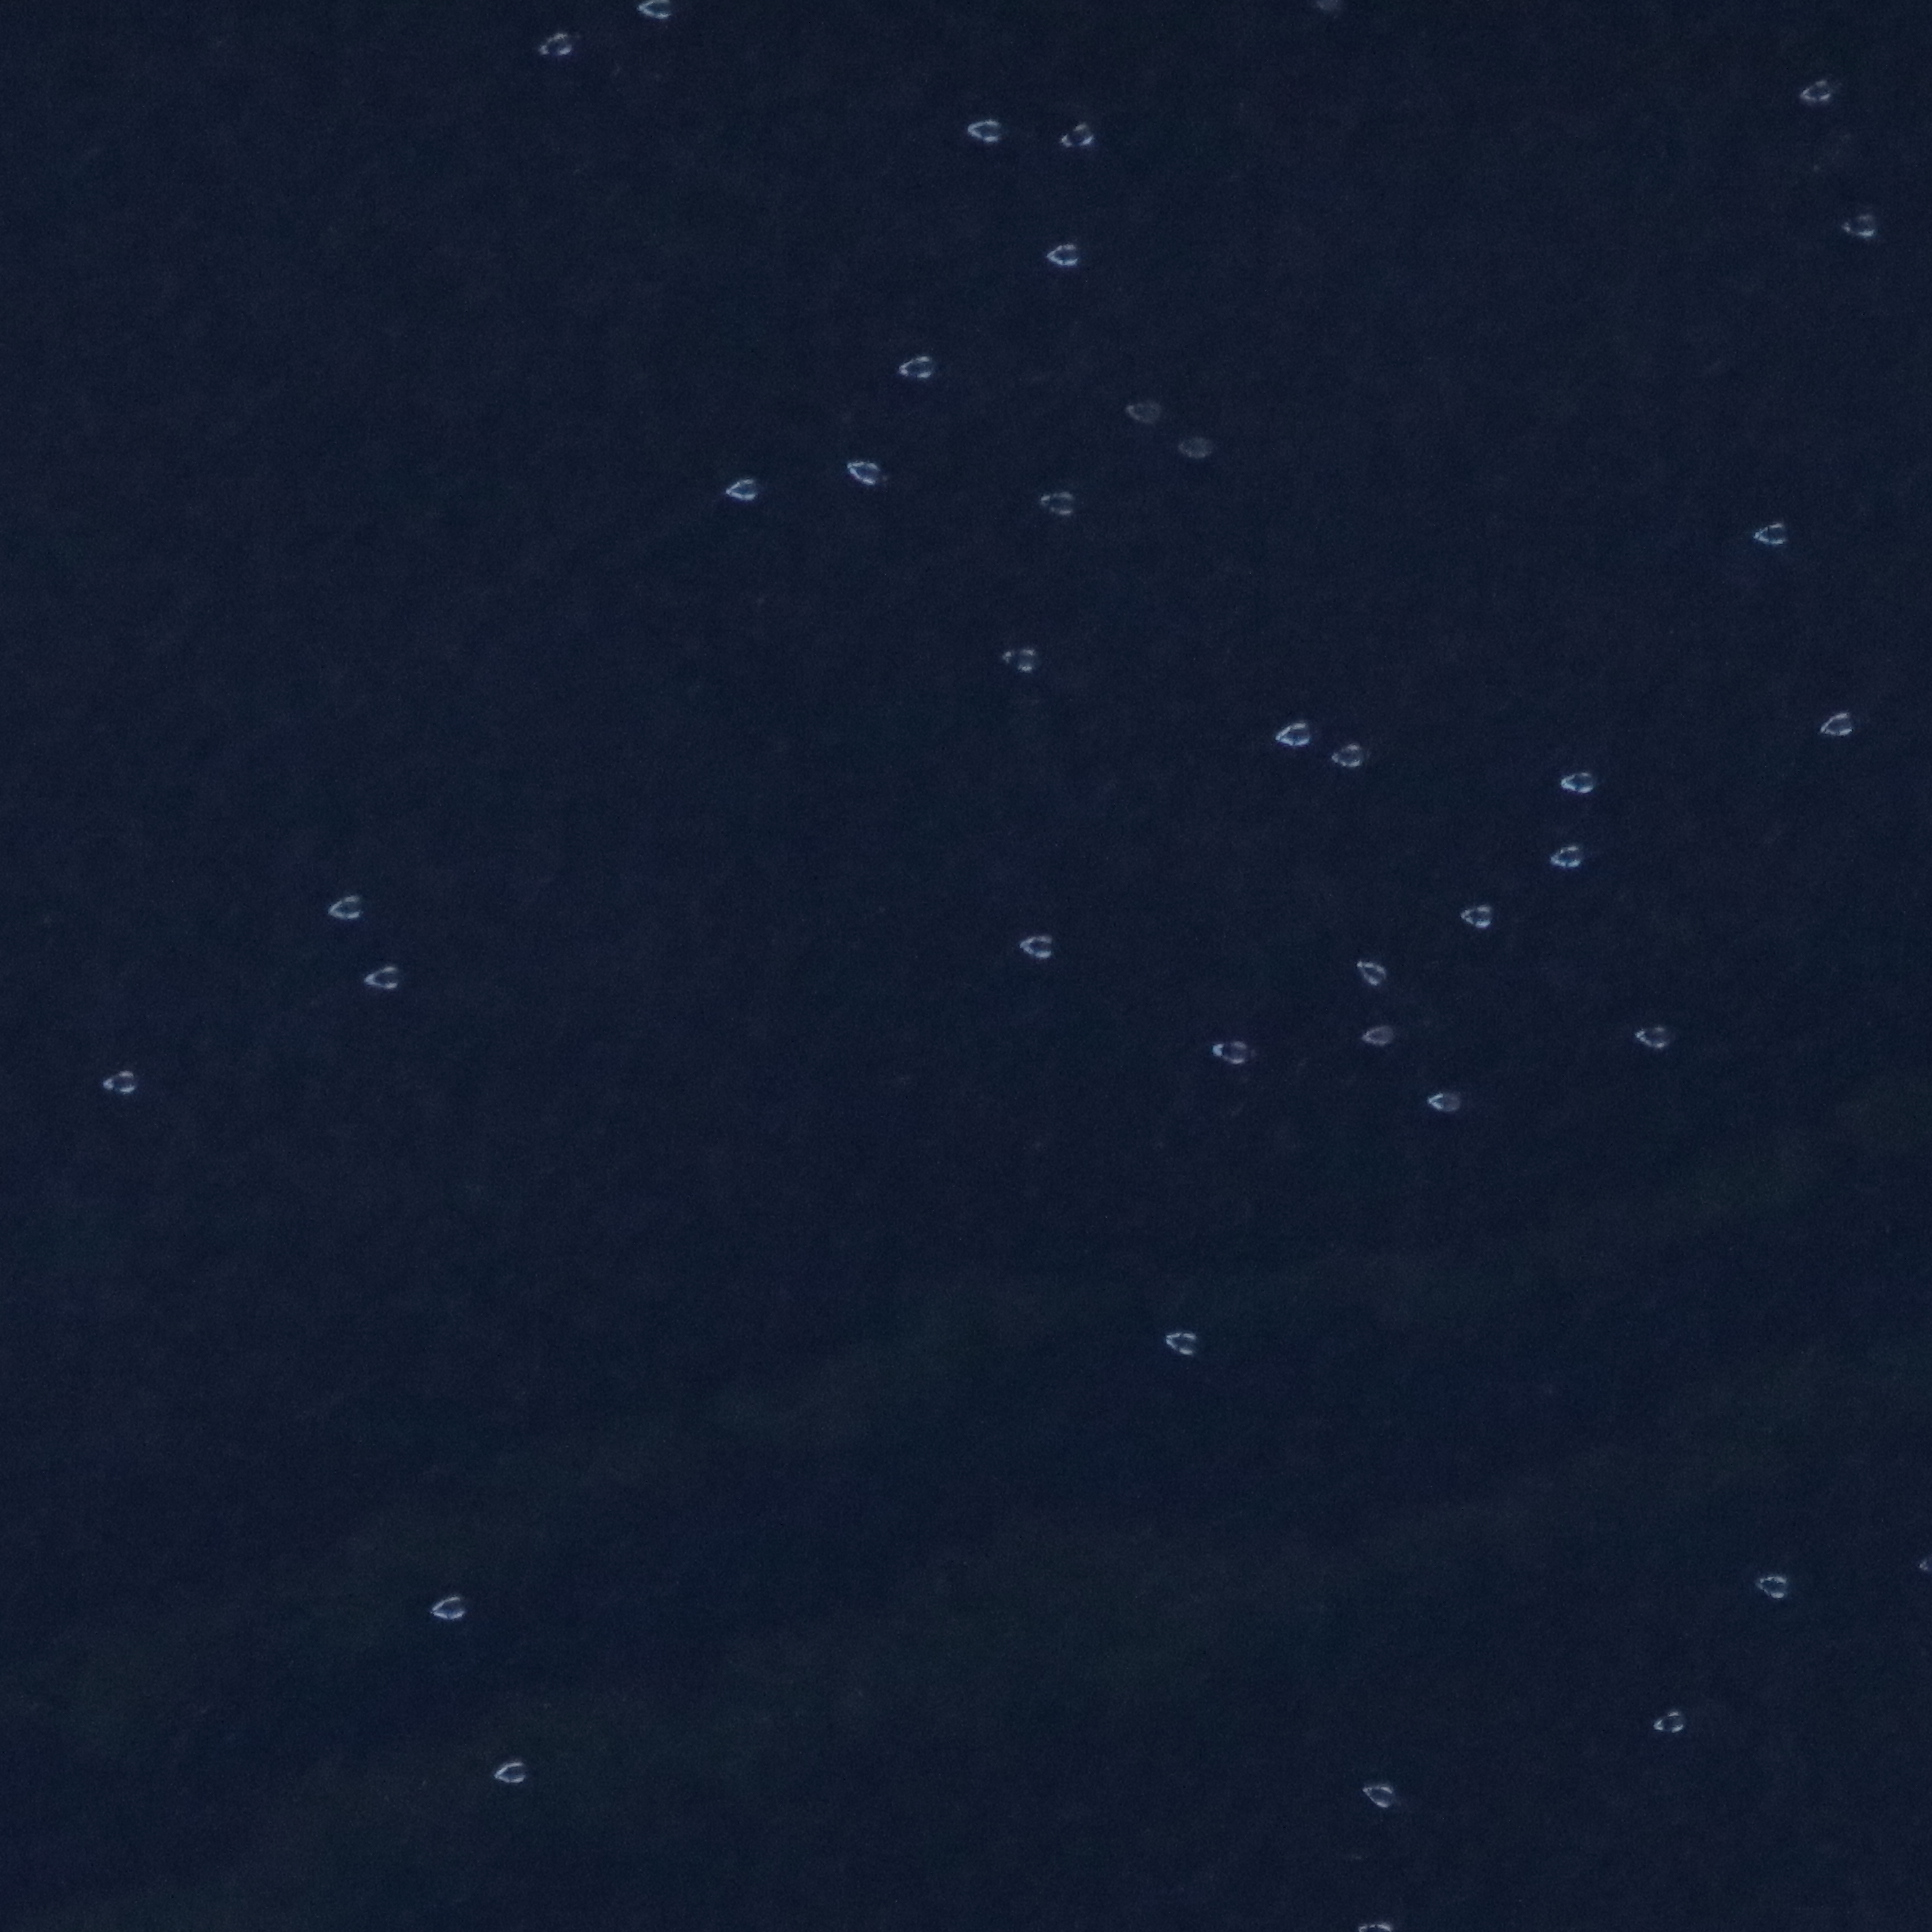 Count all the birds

36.